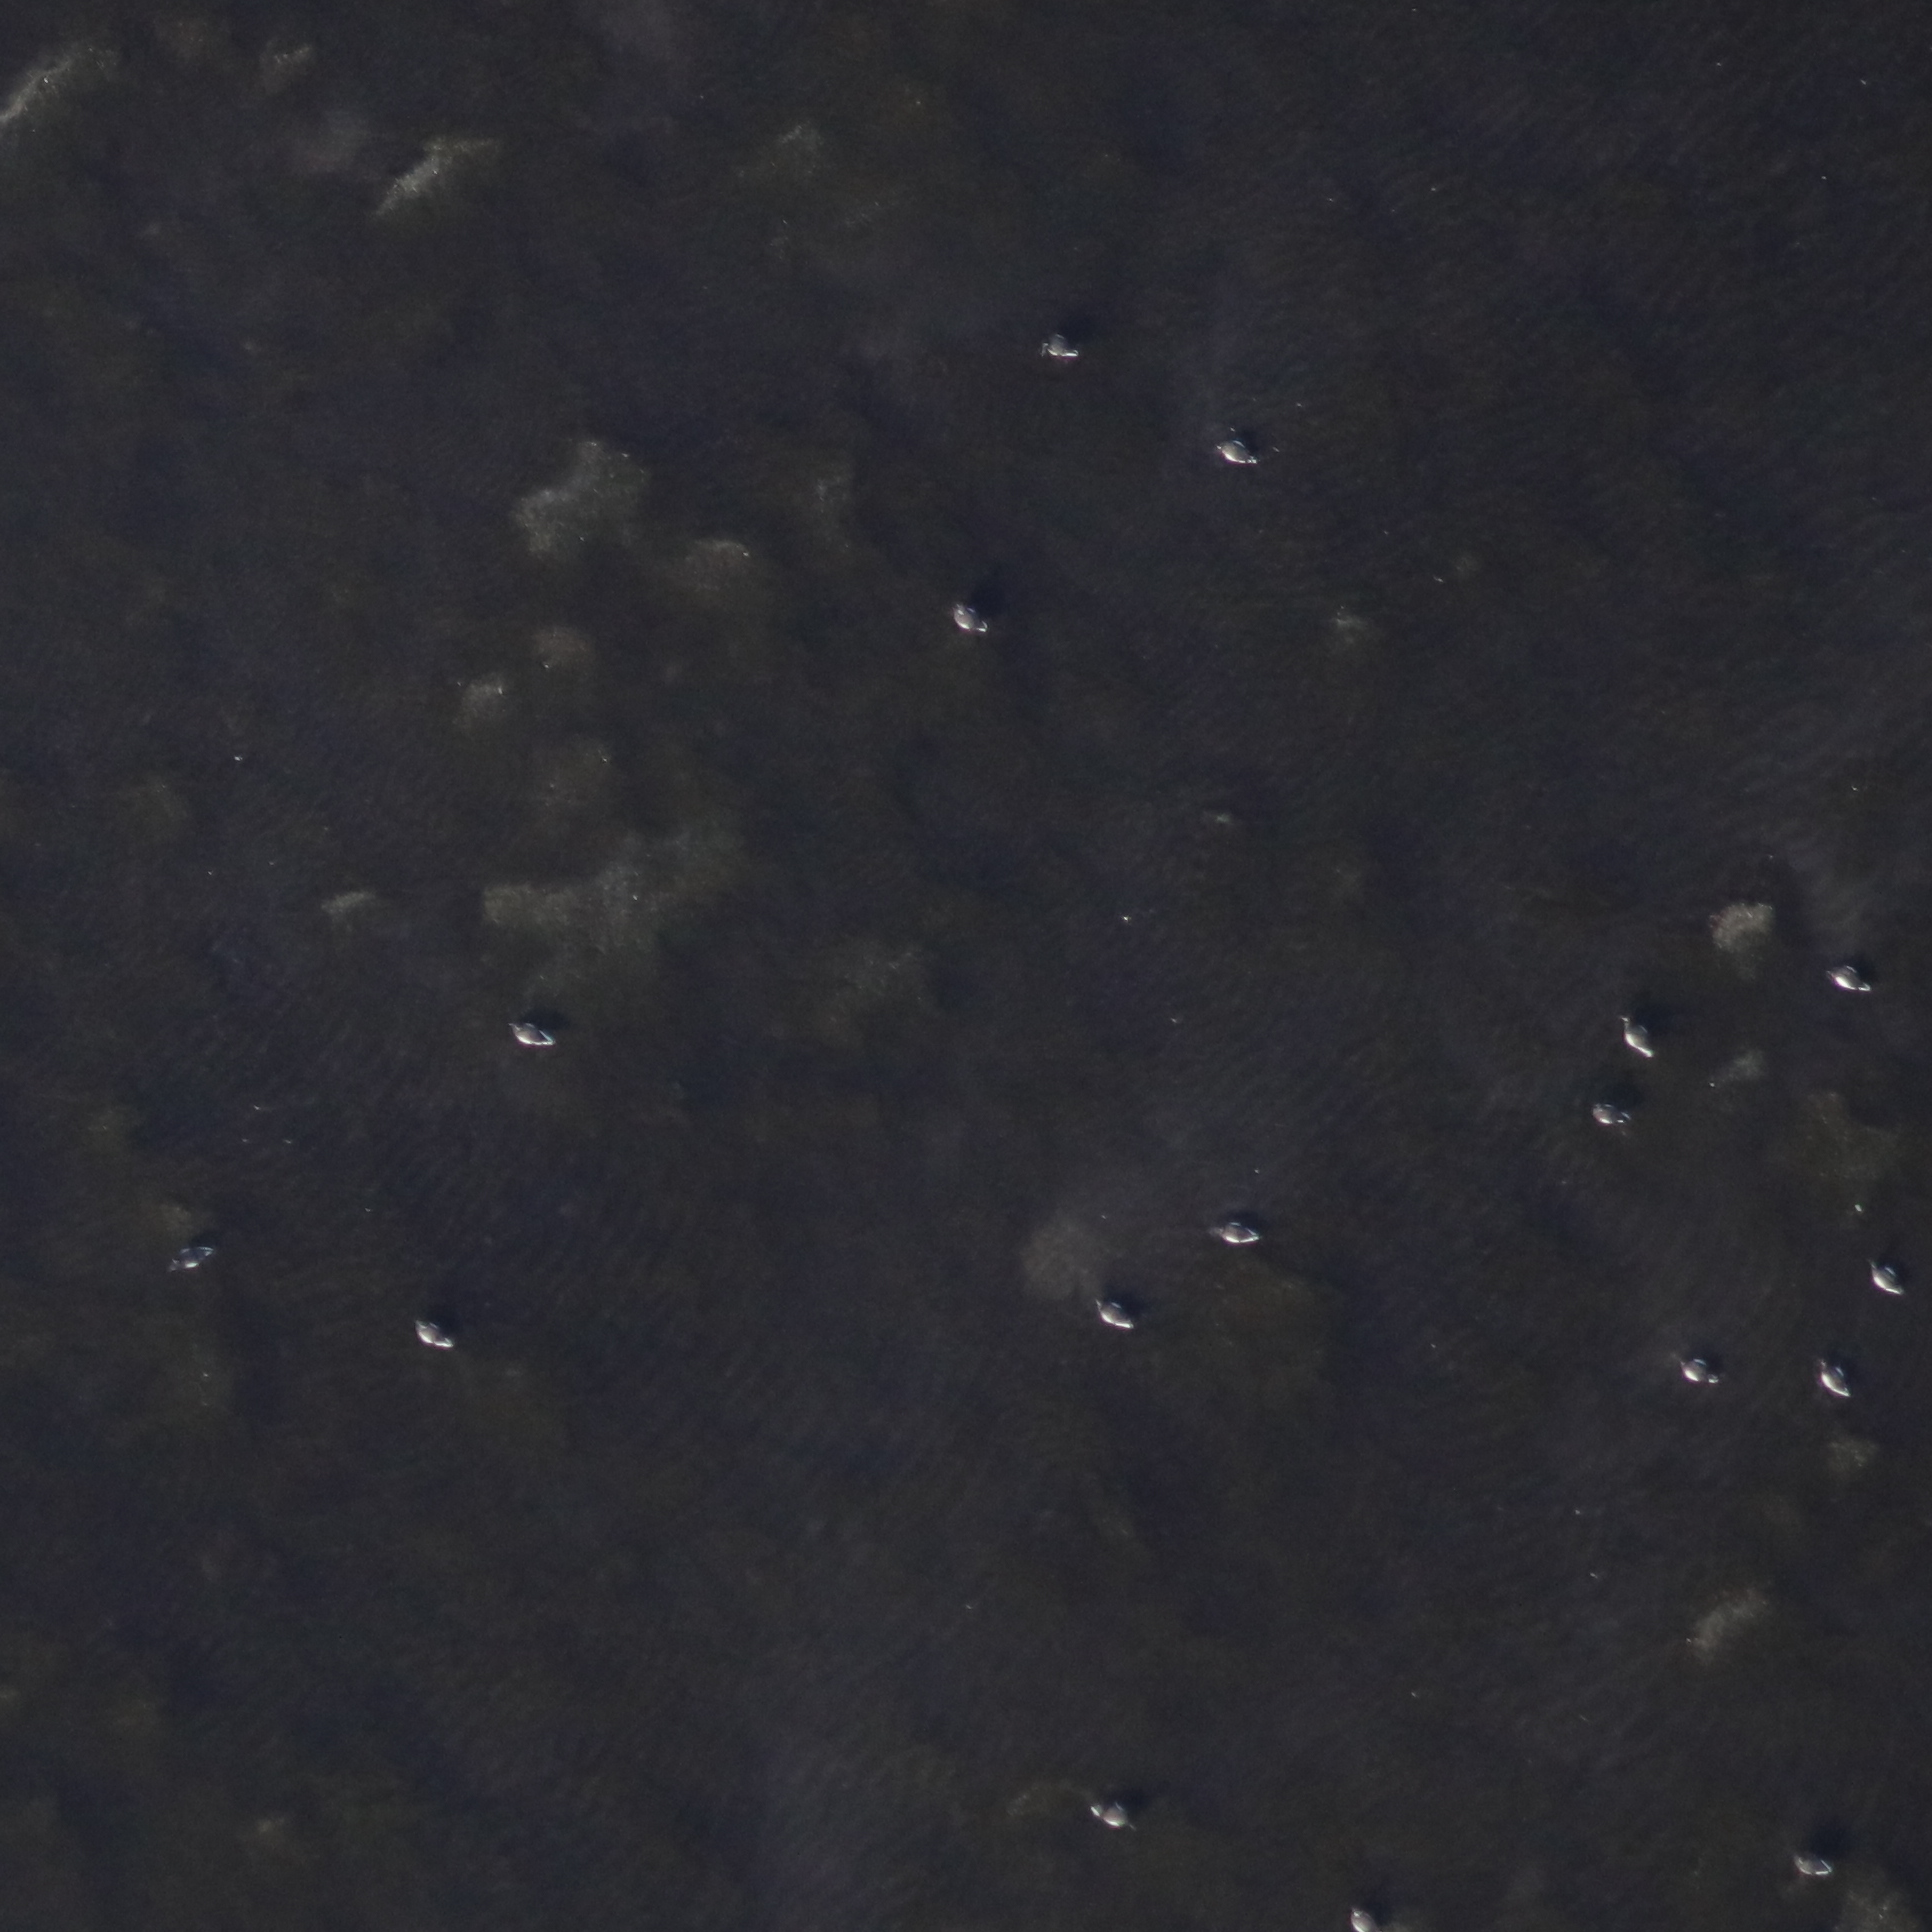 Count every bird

17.